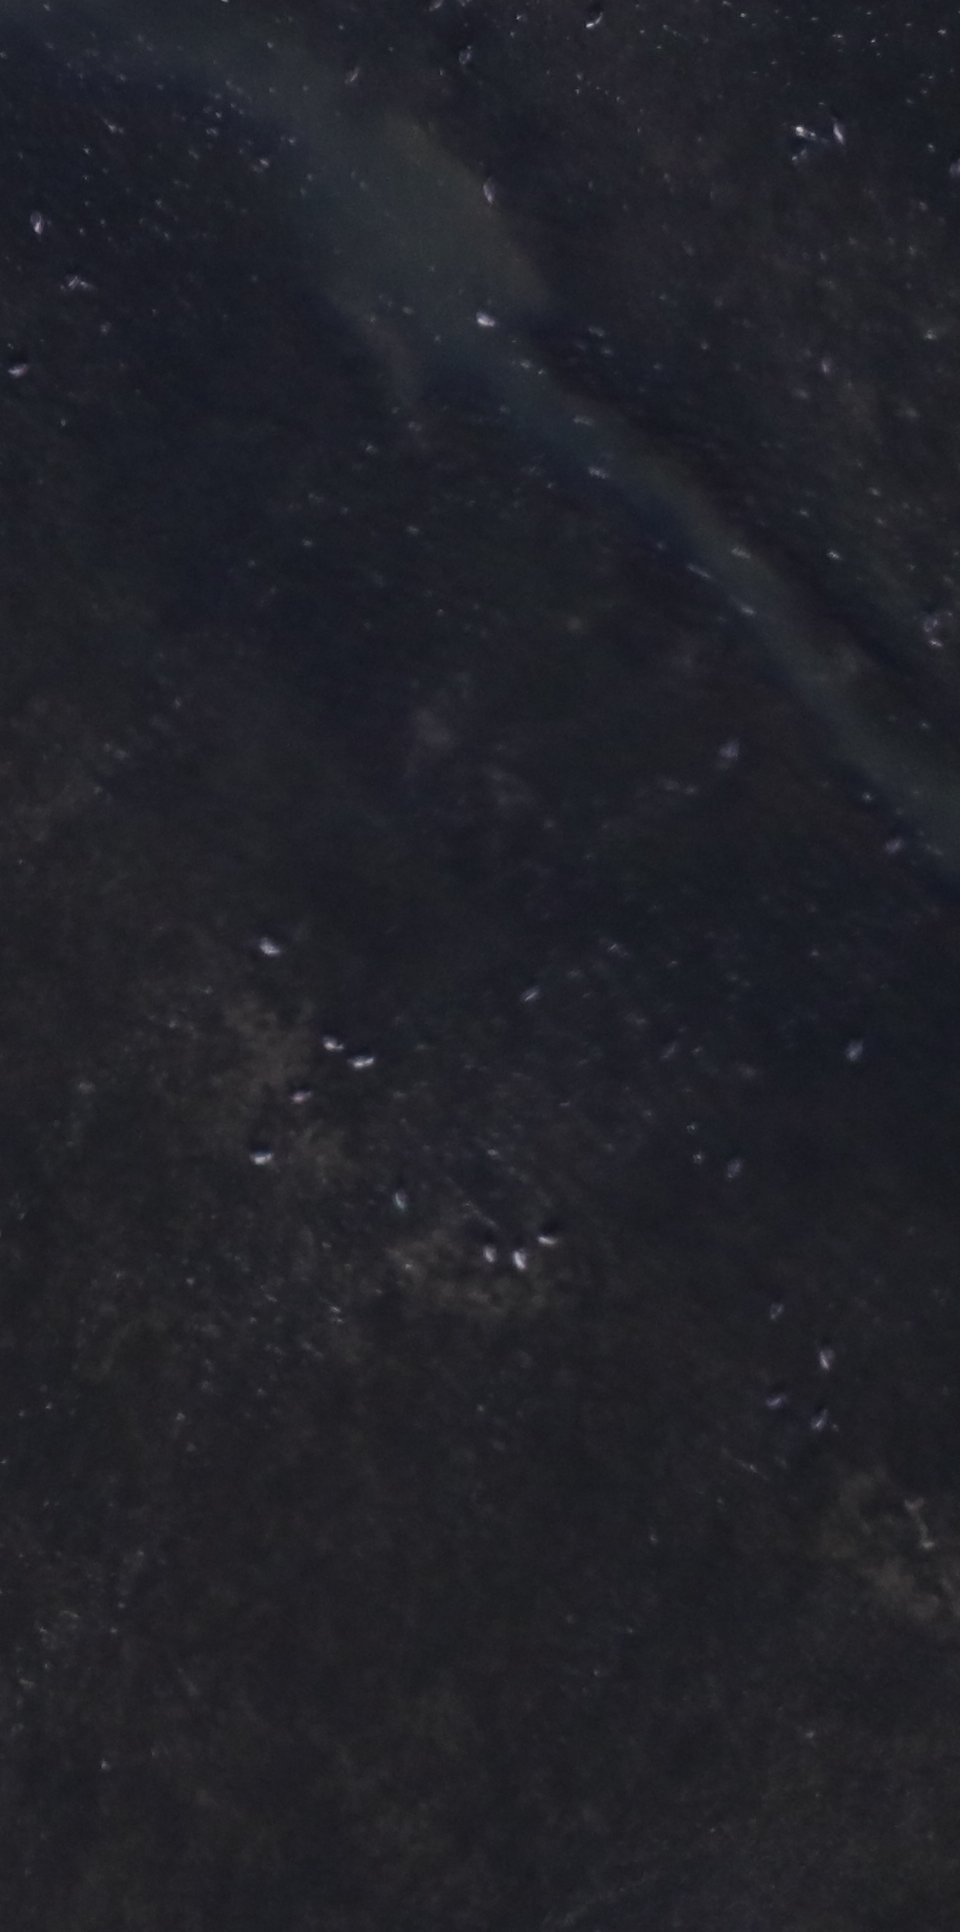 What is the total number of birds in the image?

31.